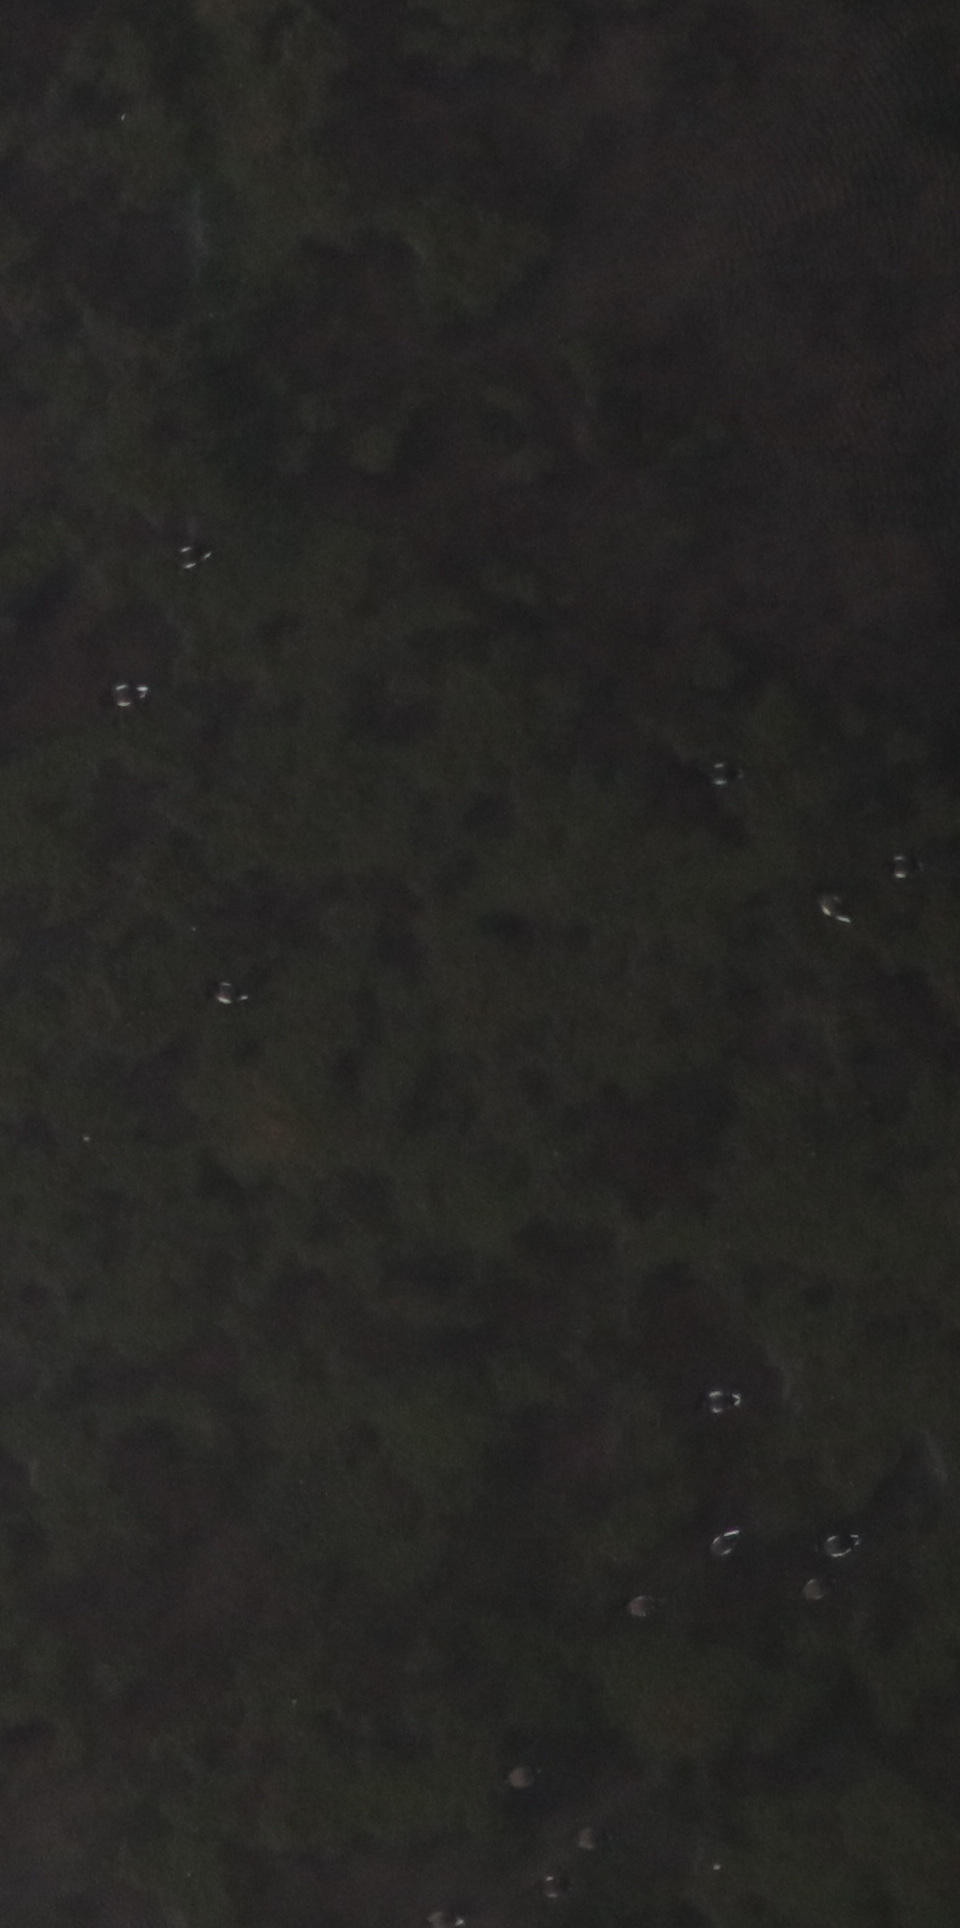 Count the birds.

15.